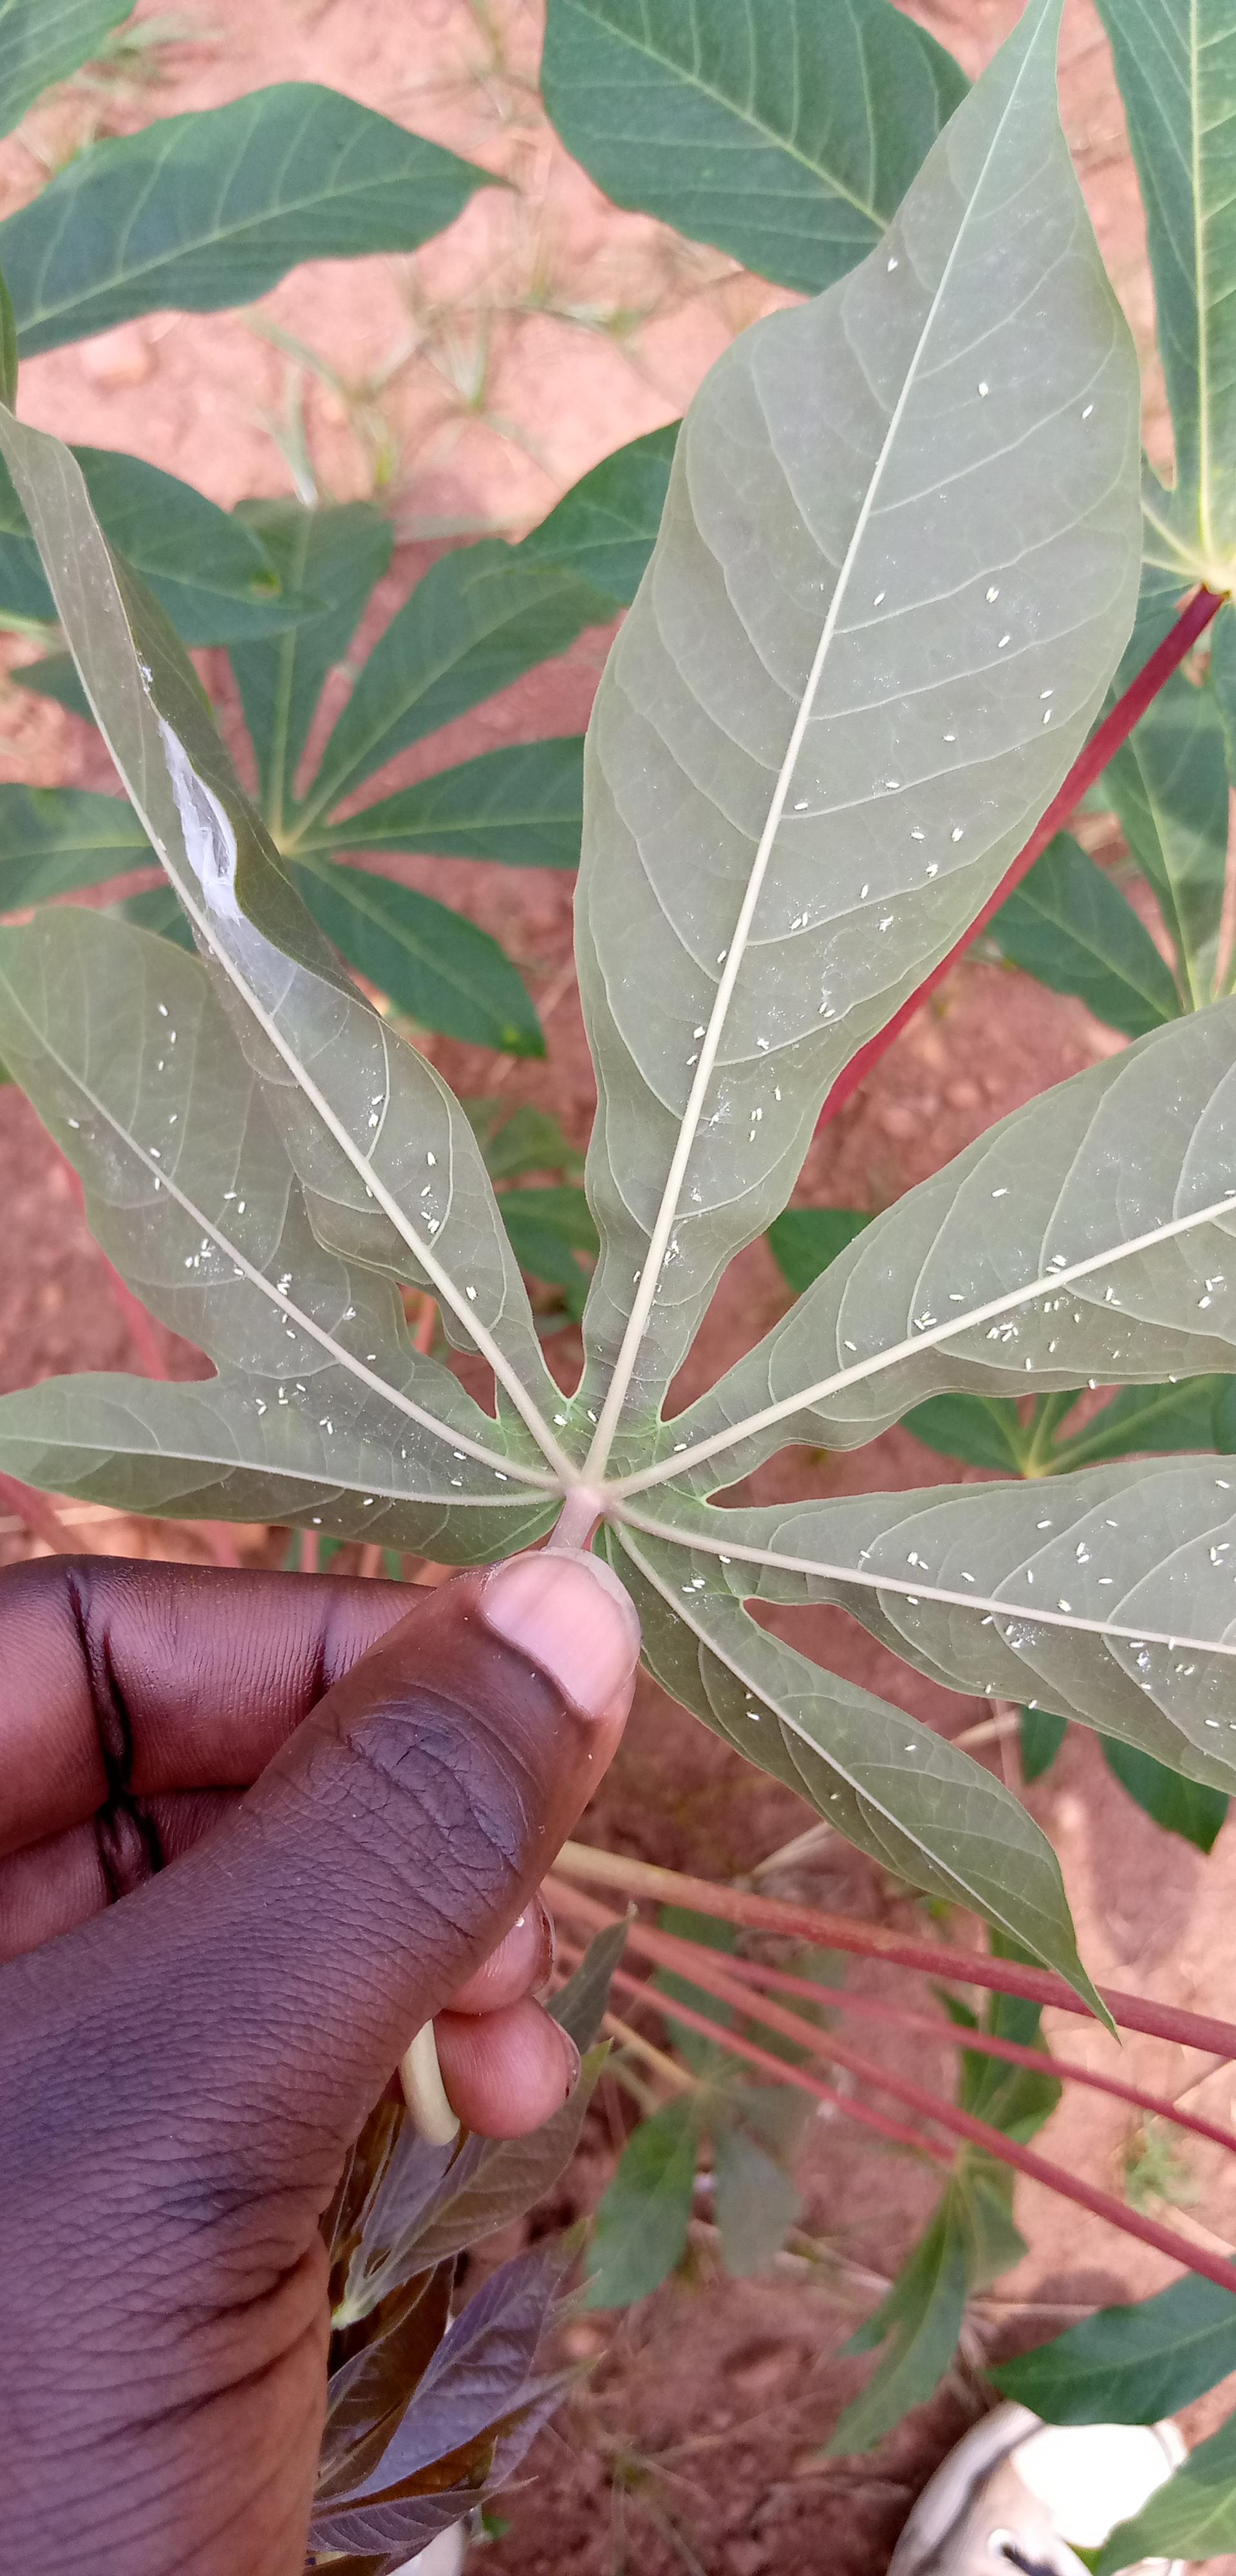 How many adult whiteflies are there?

118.